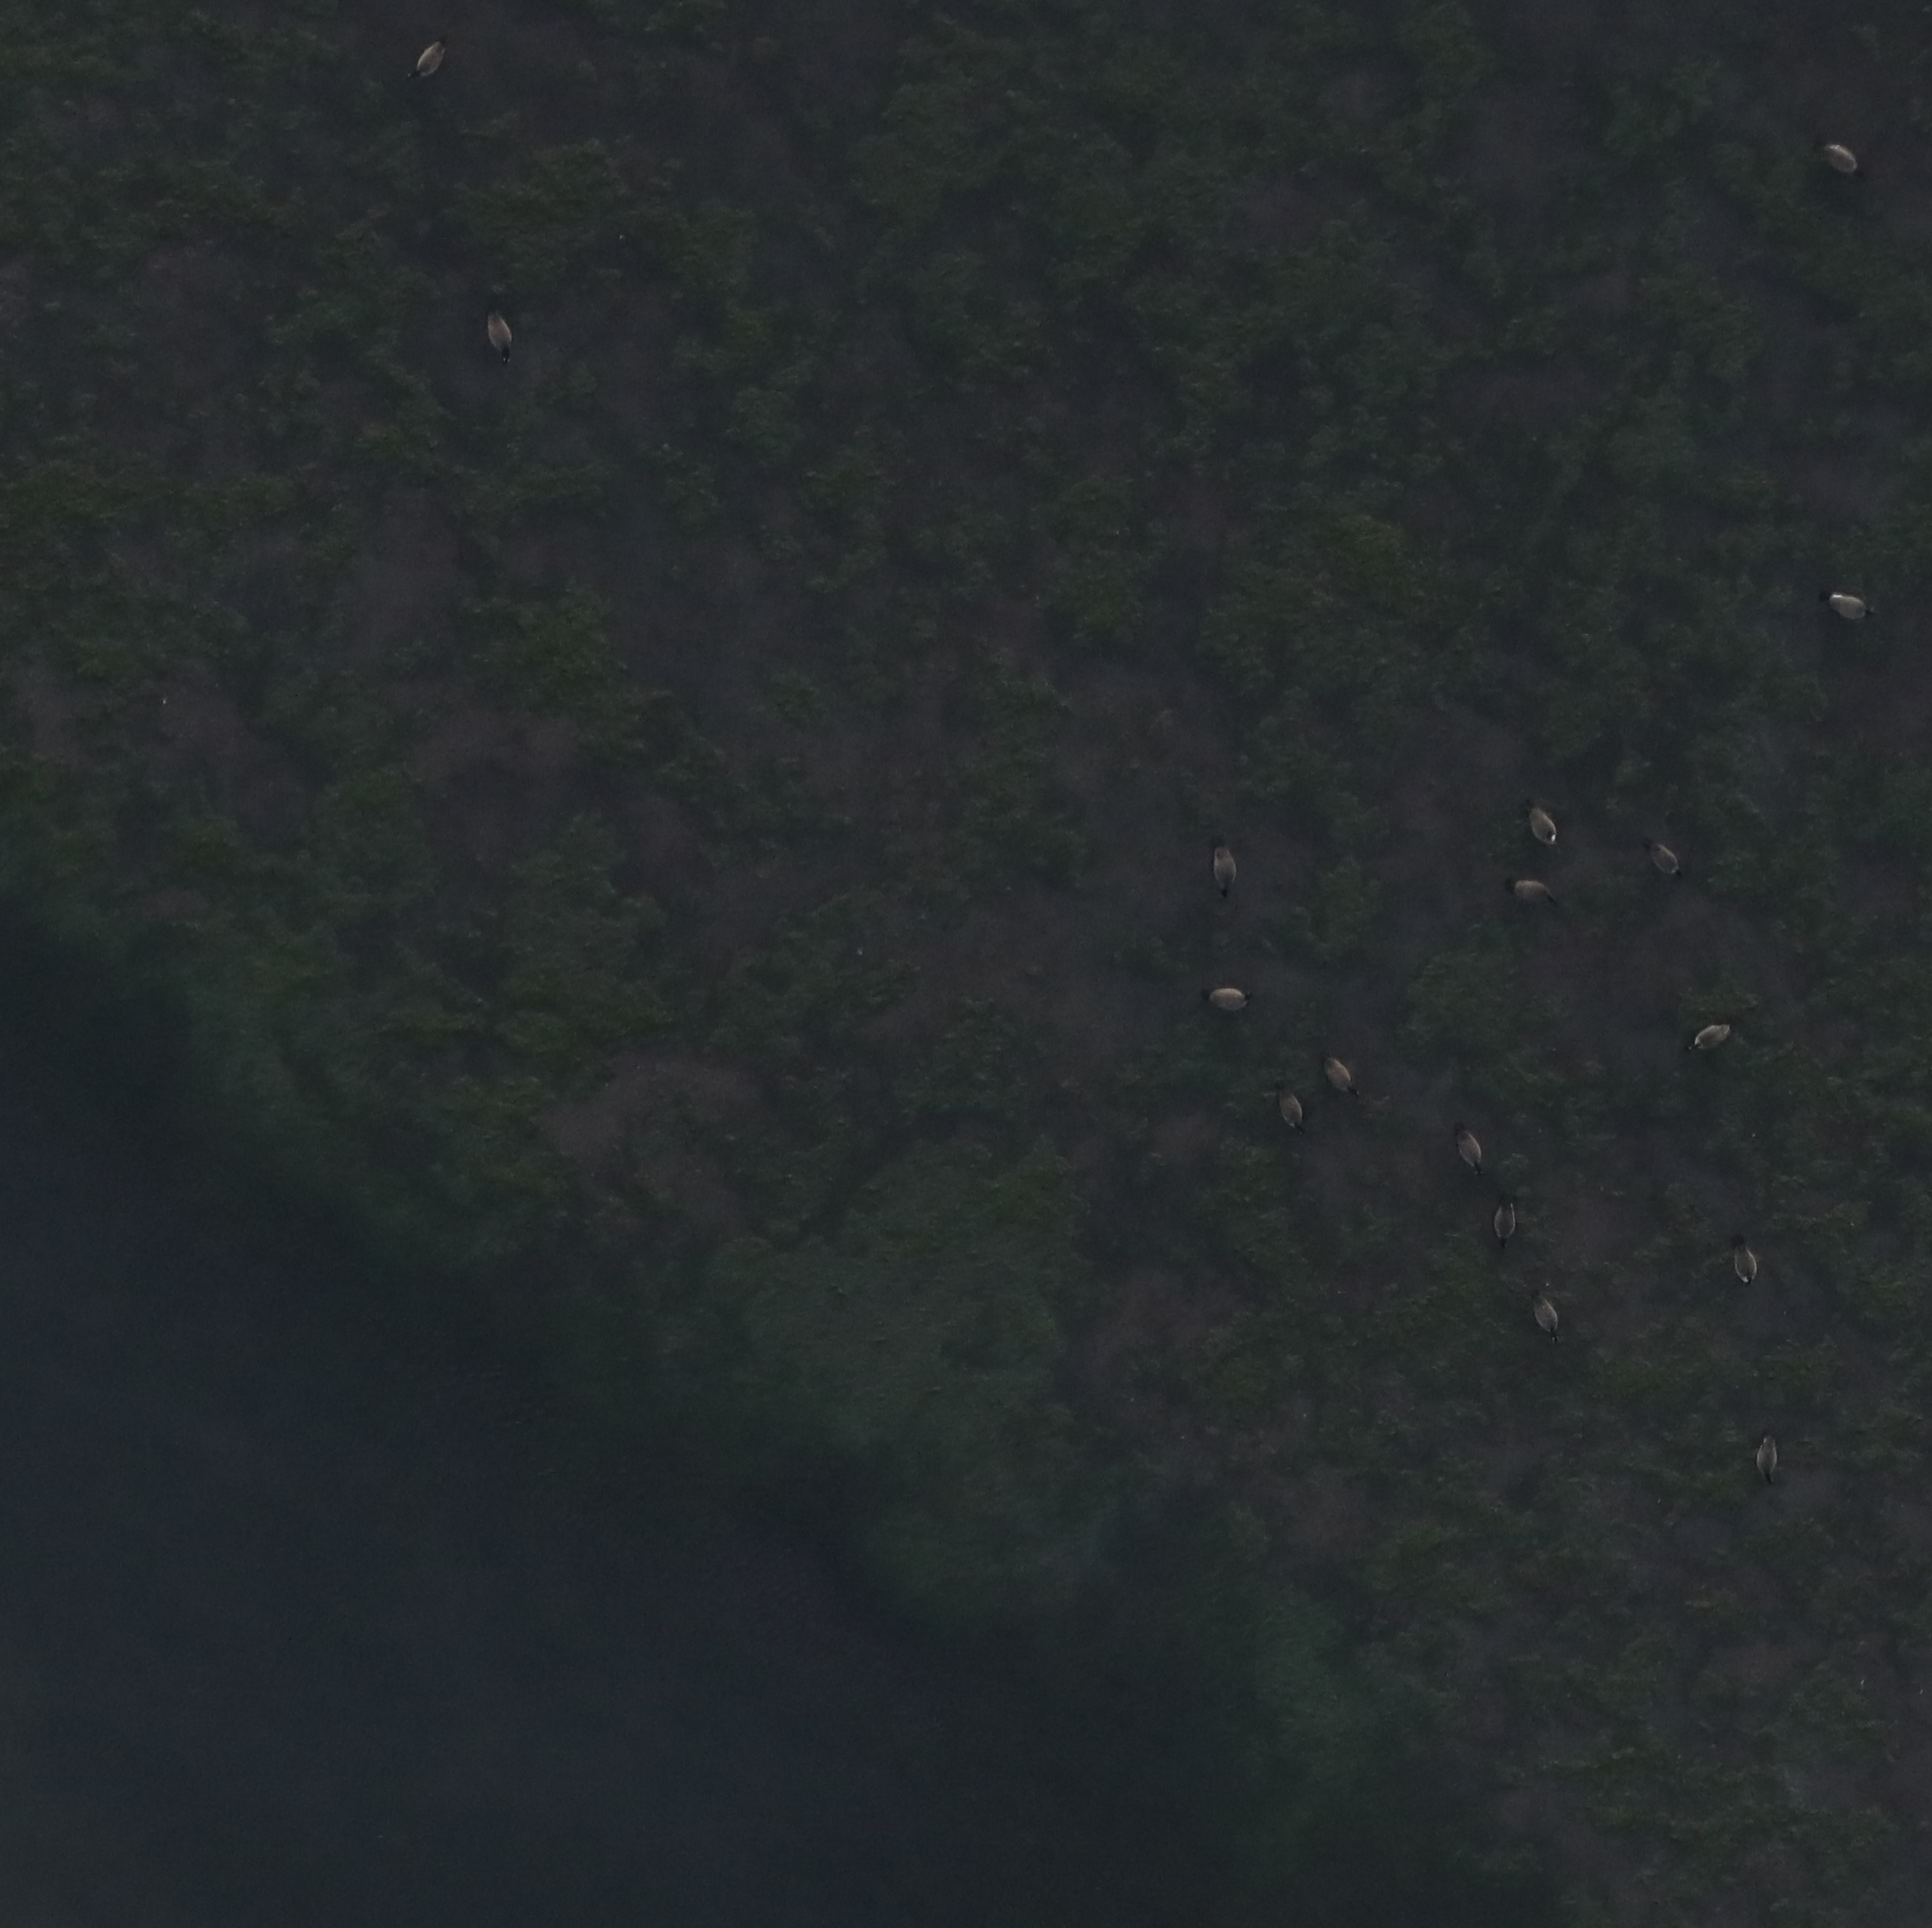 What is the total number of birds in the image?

17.